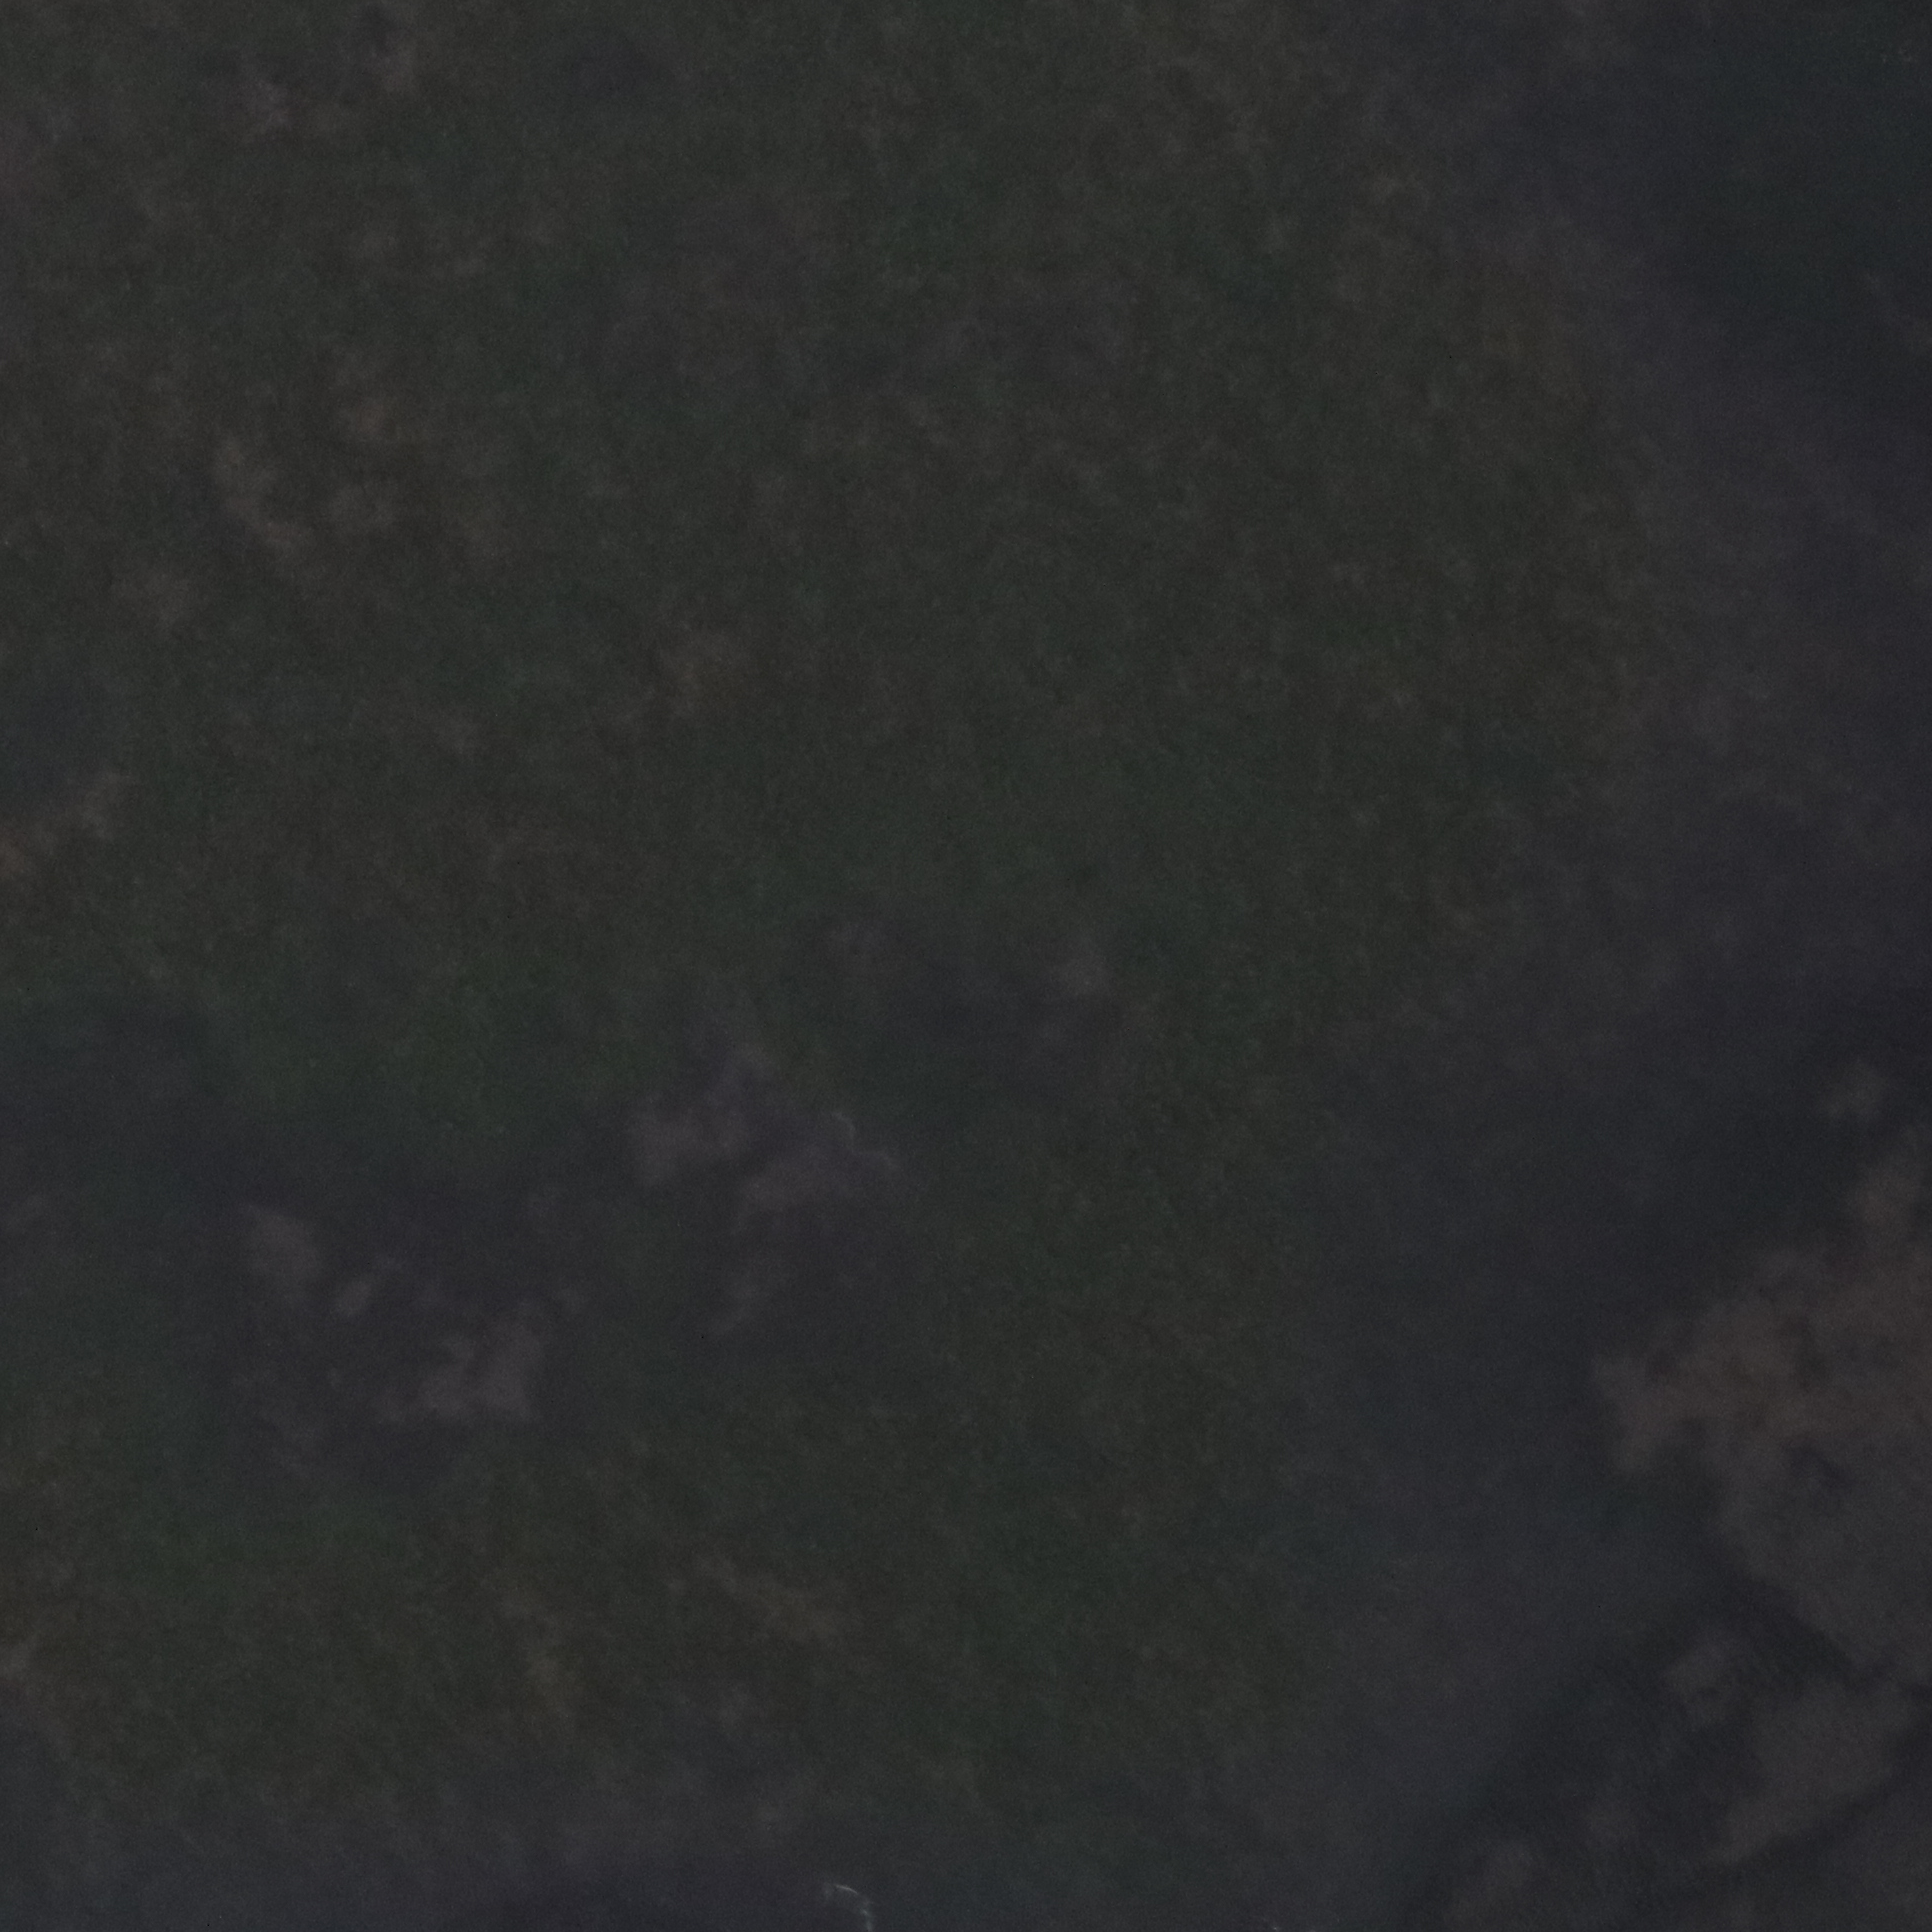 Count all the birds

0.